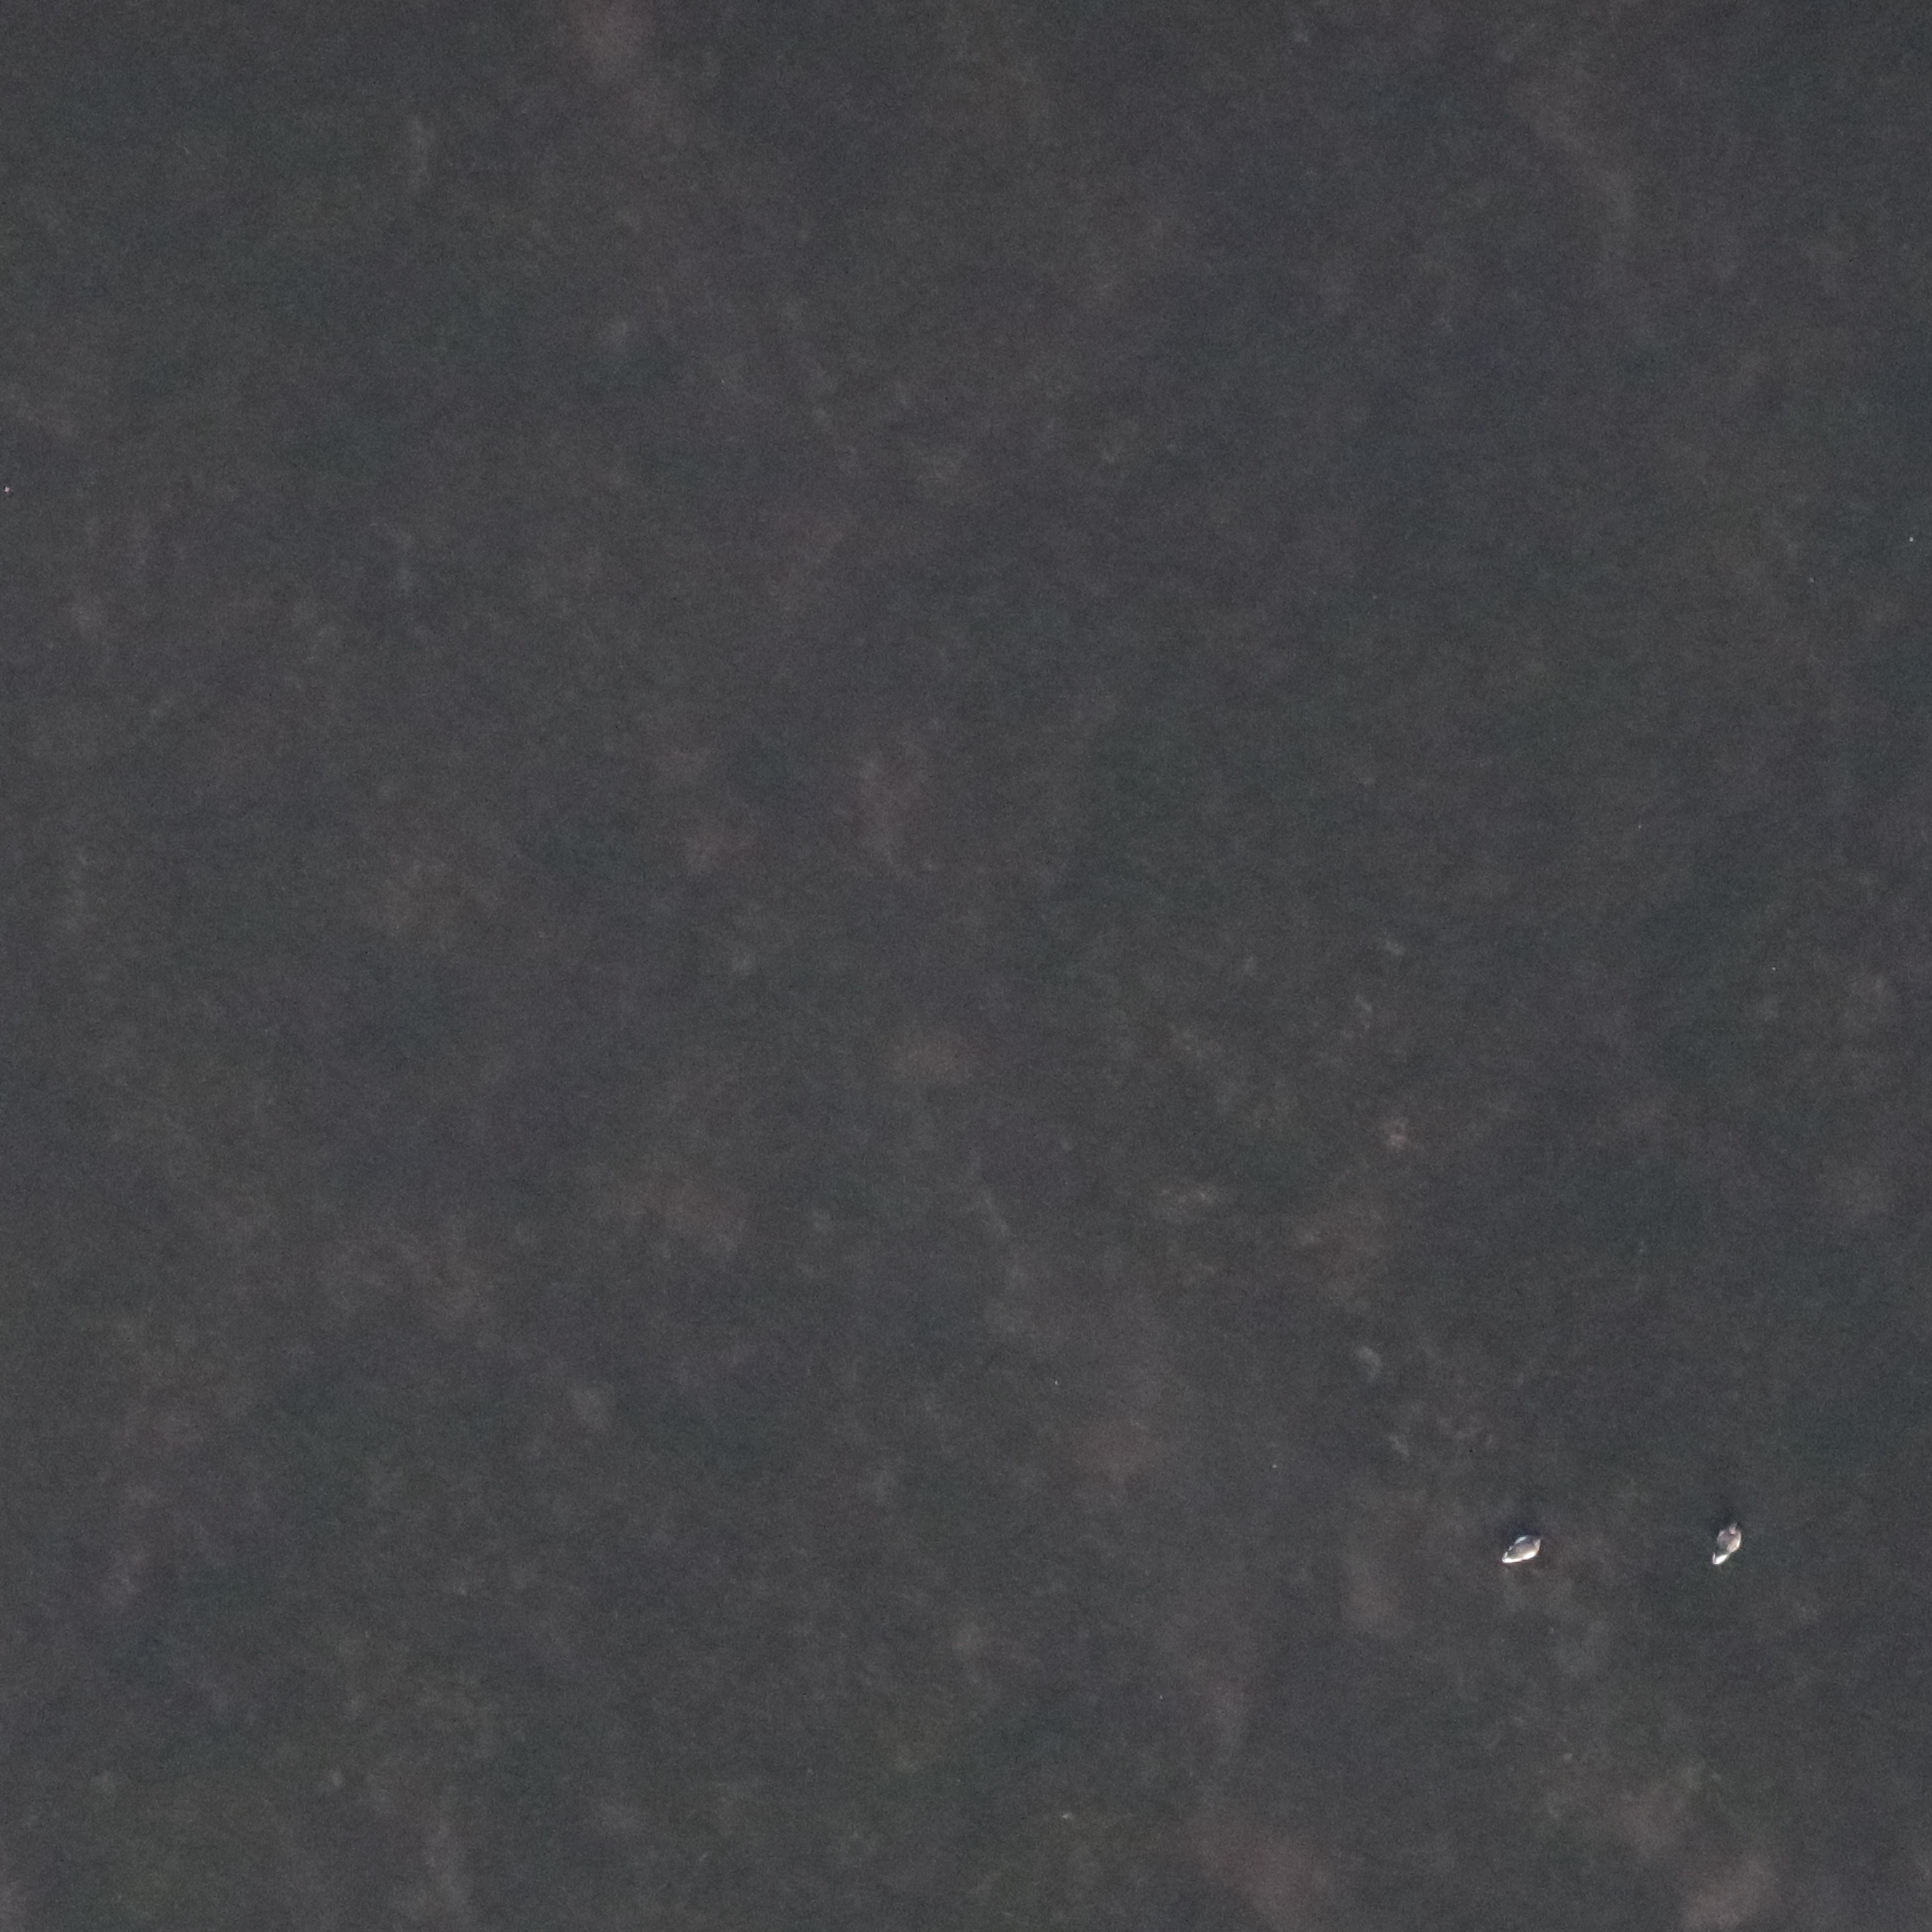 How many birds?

2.